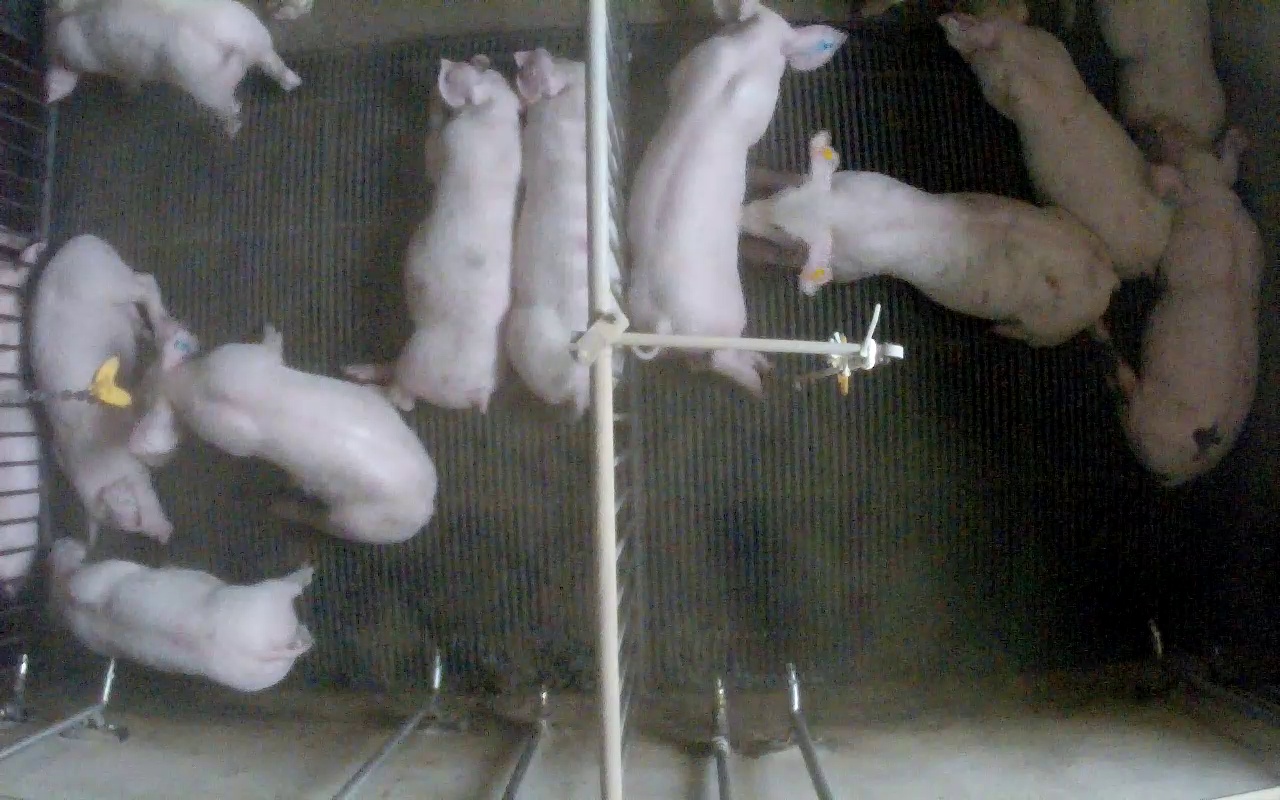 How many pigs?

12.